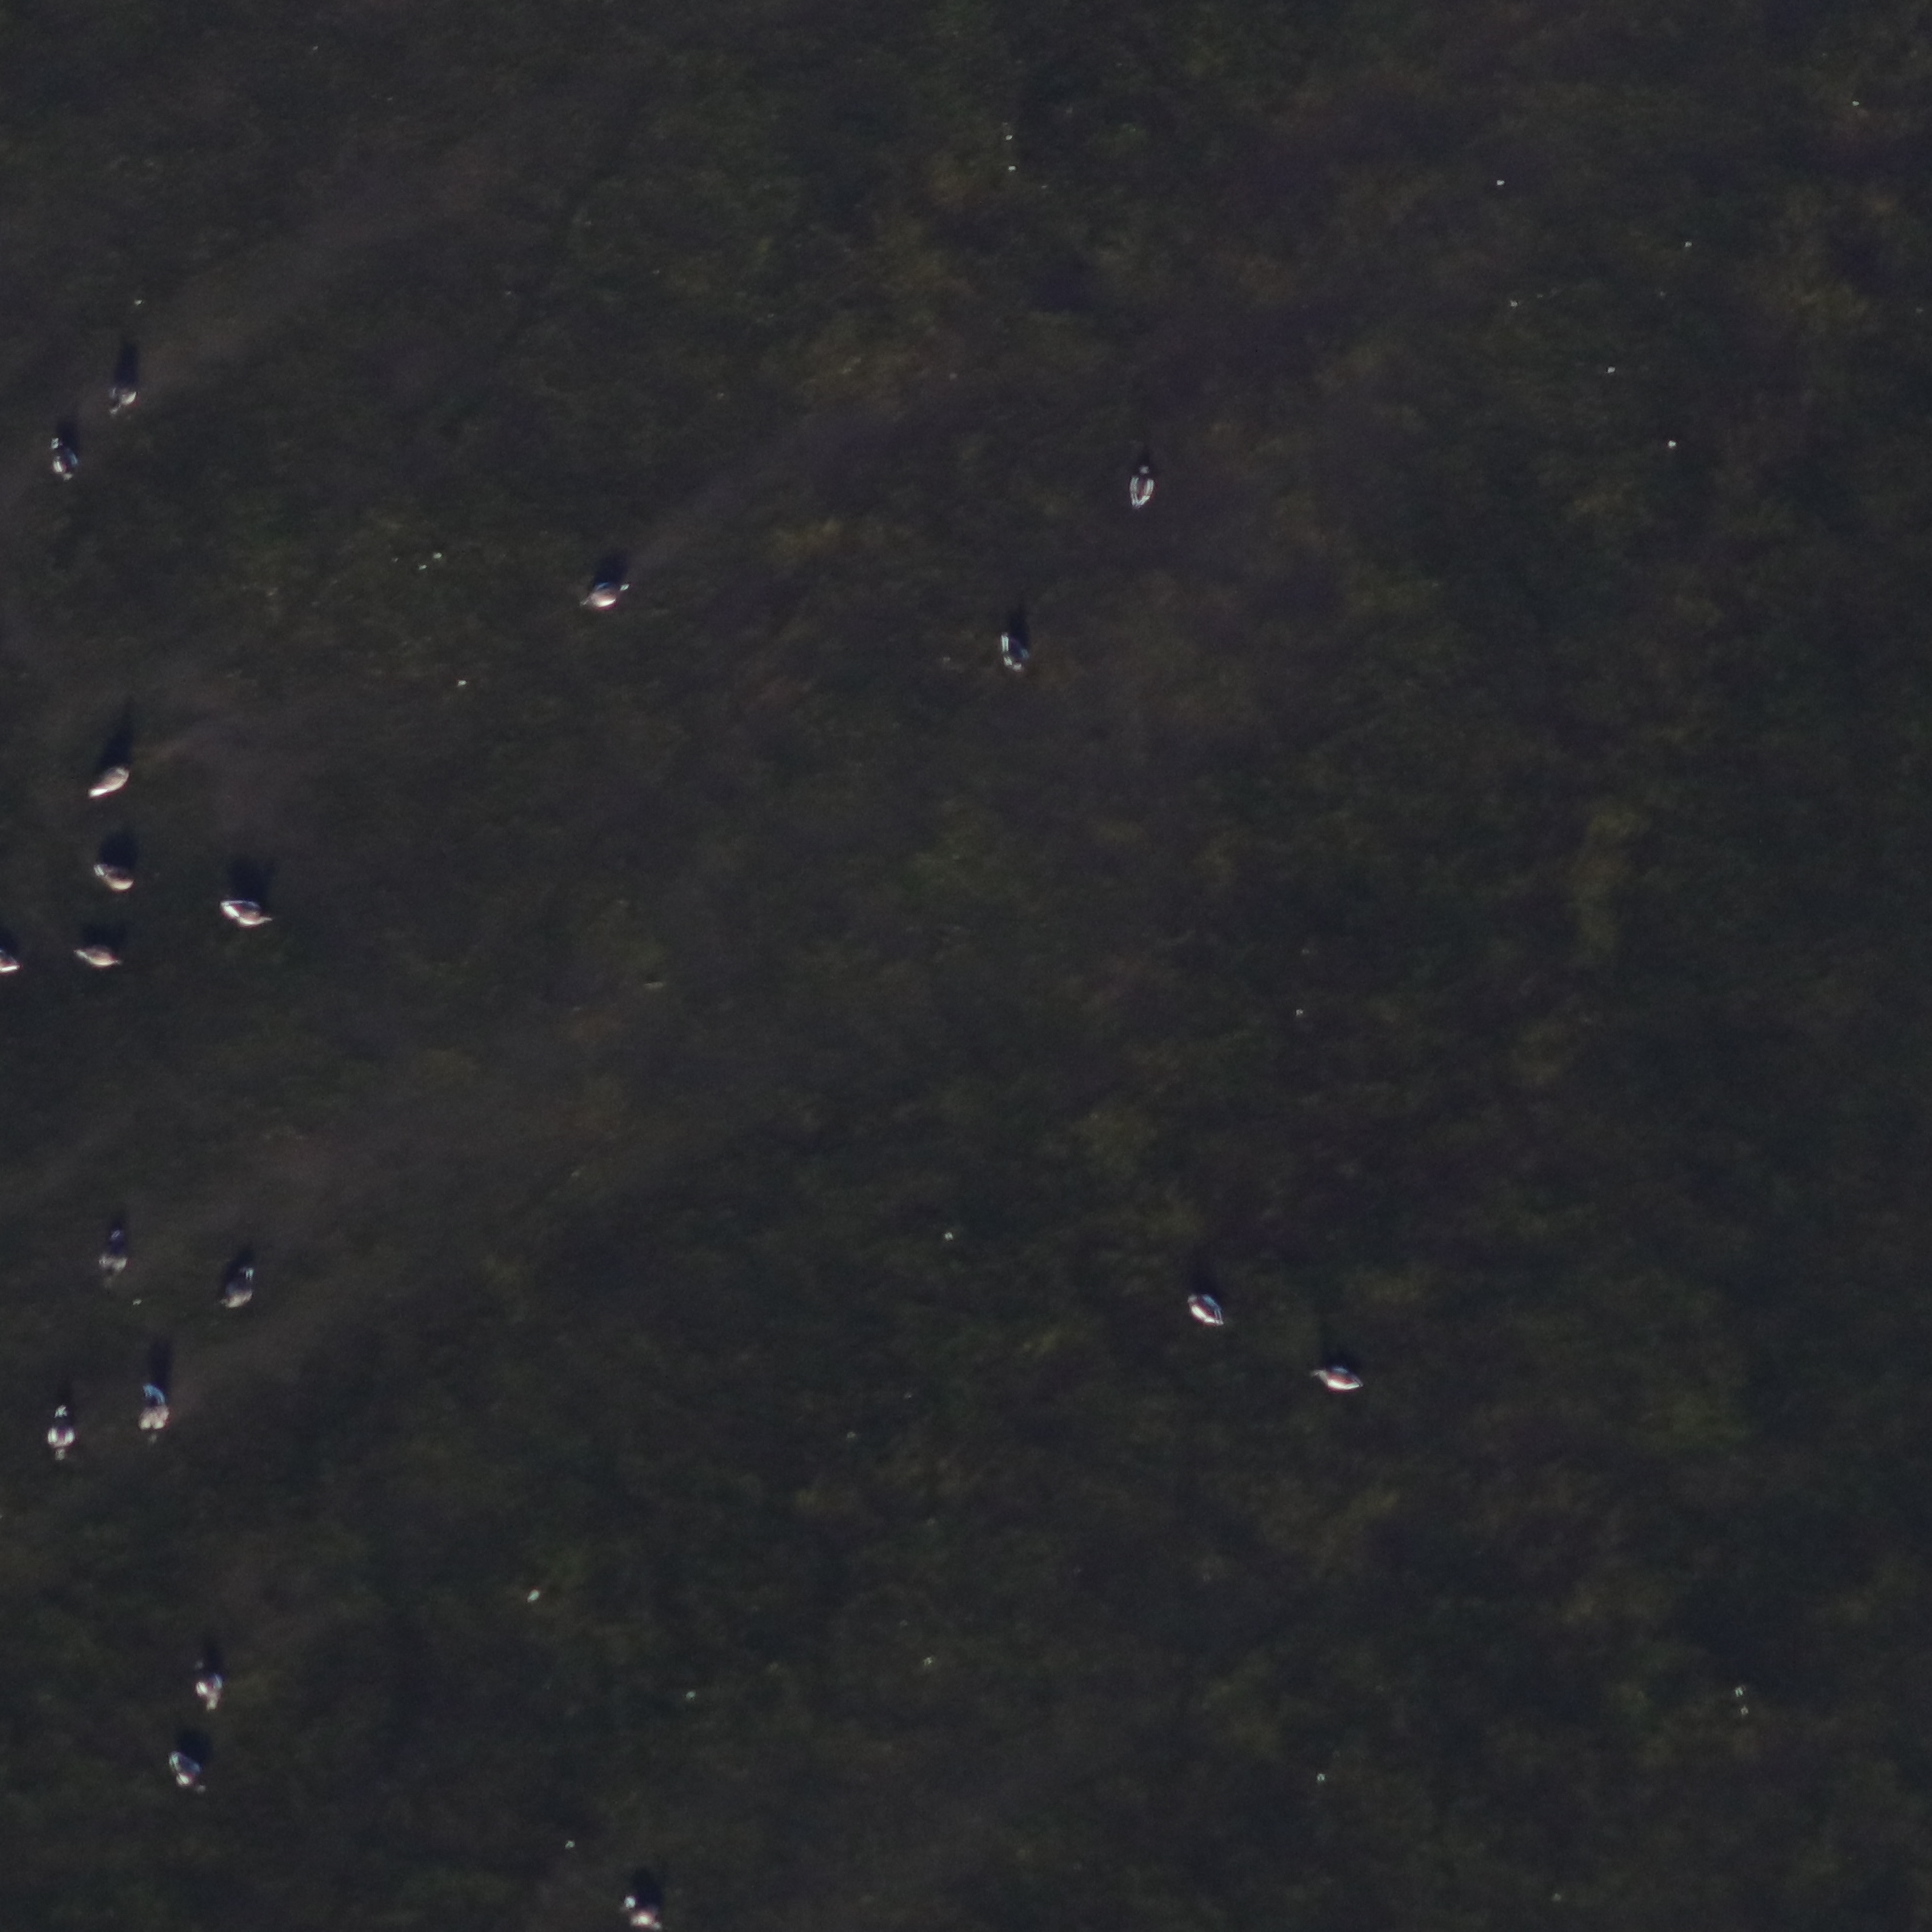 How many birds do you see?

18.